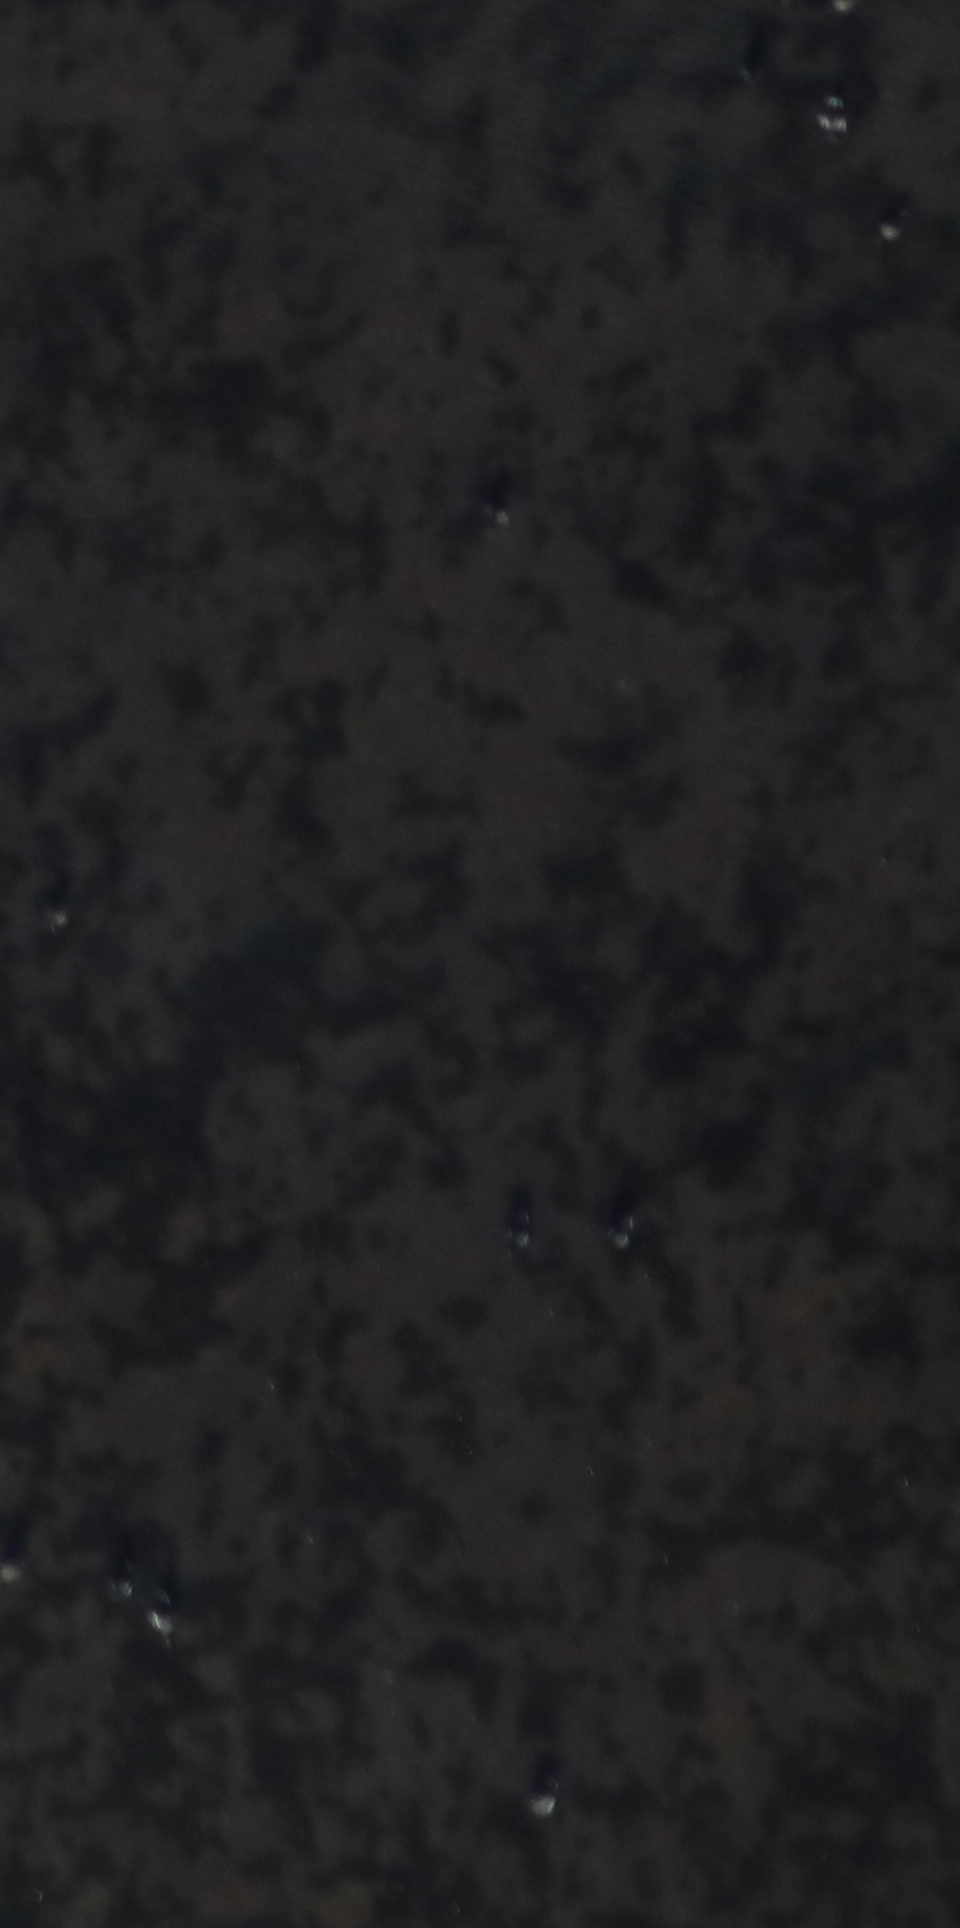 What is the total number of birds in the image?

11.